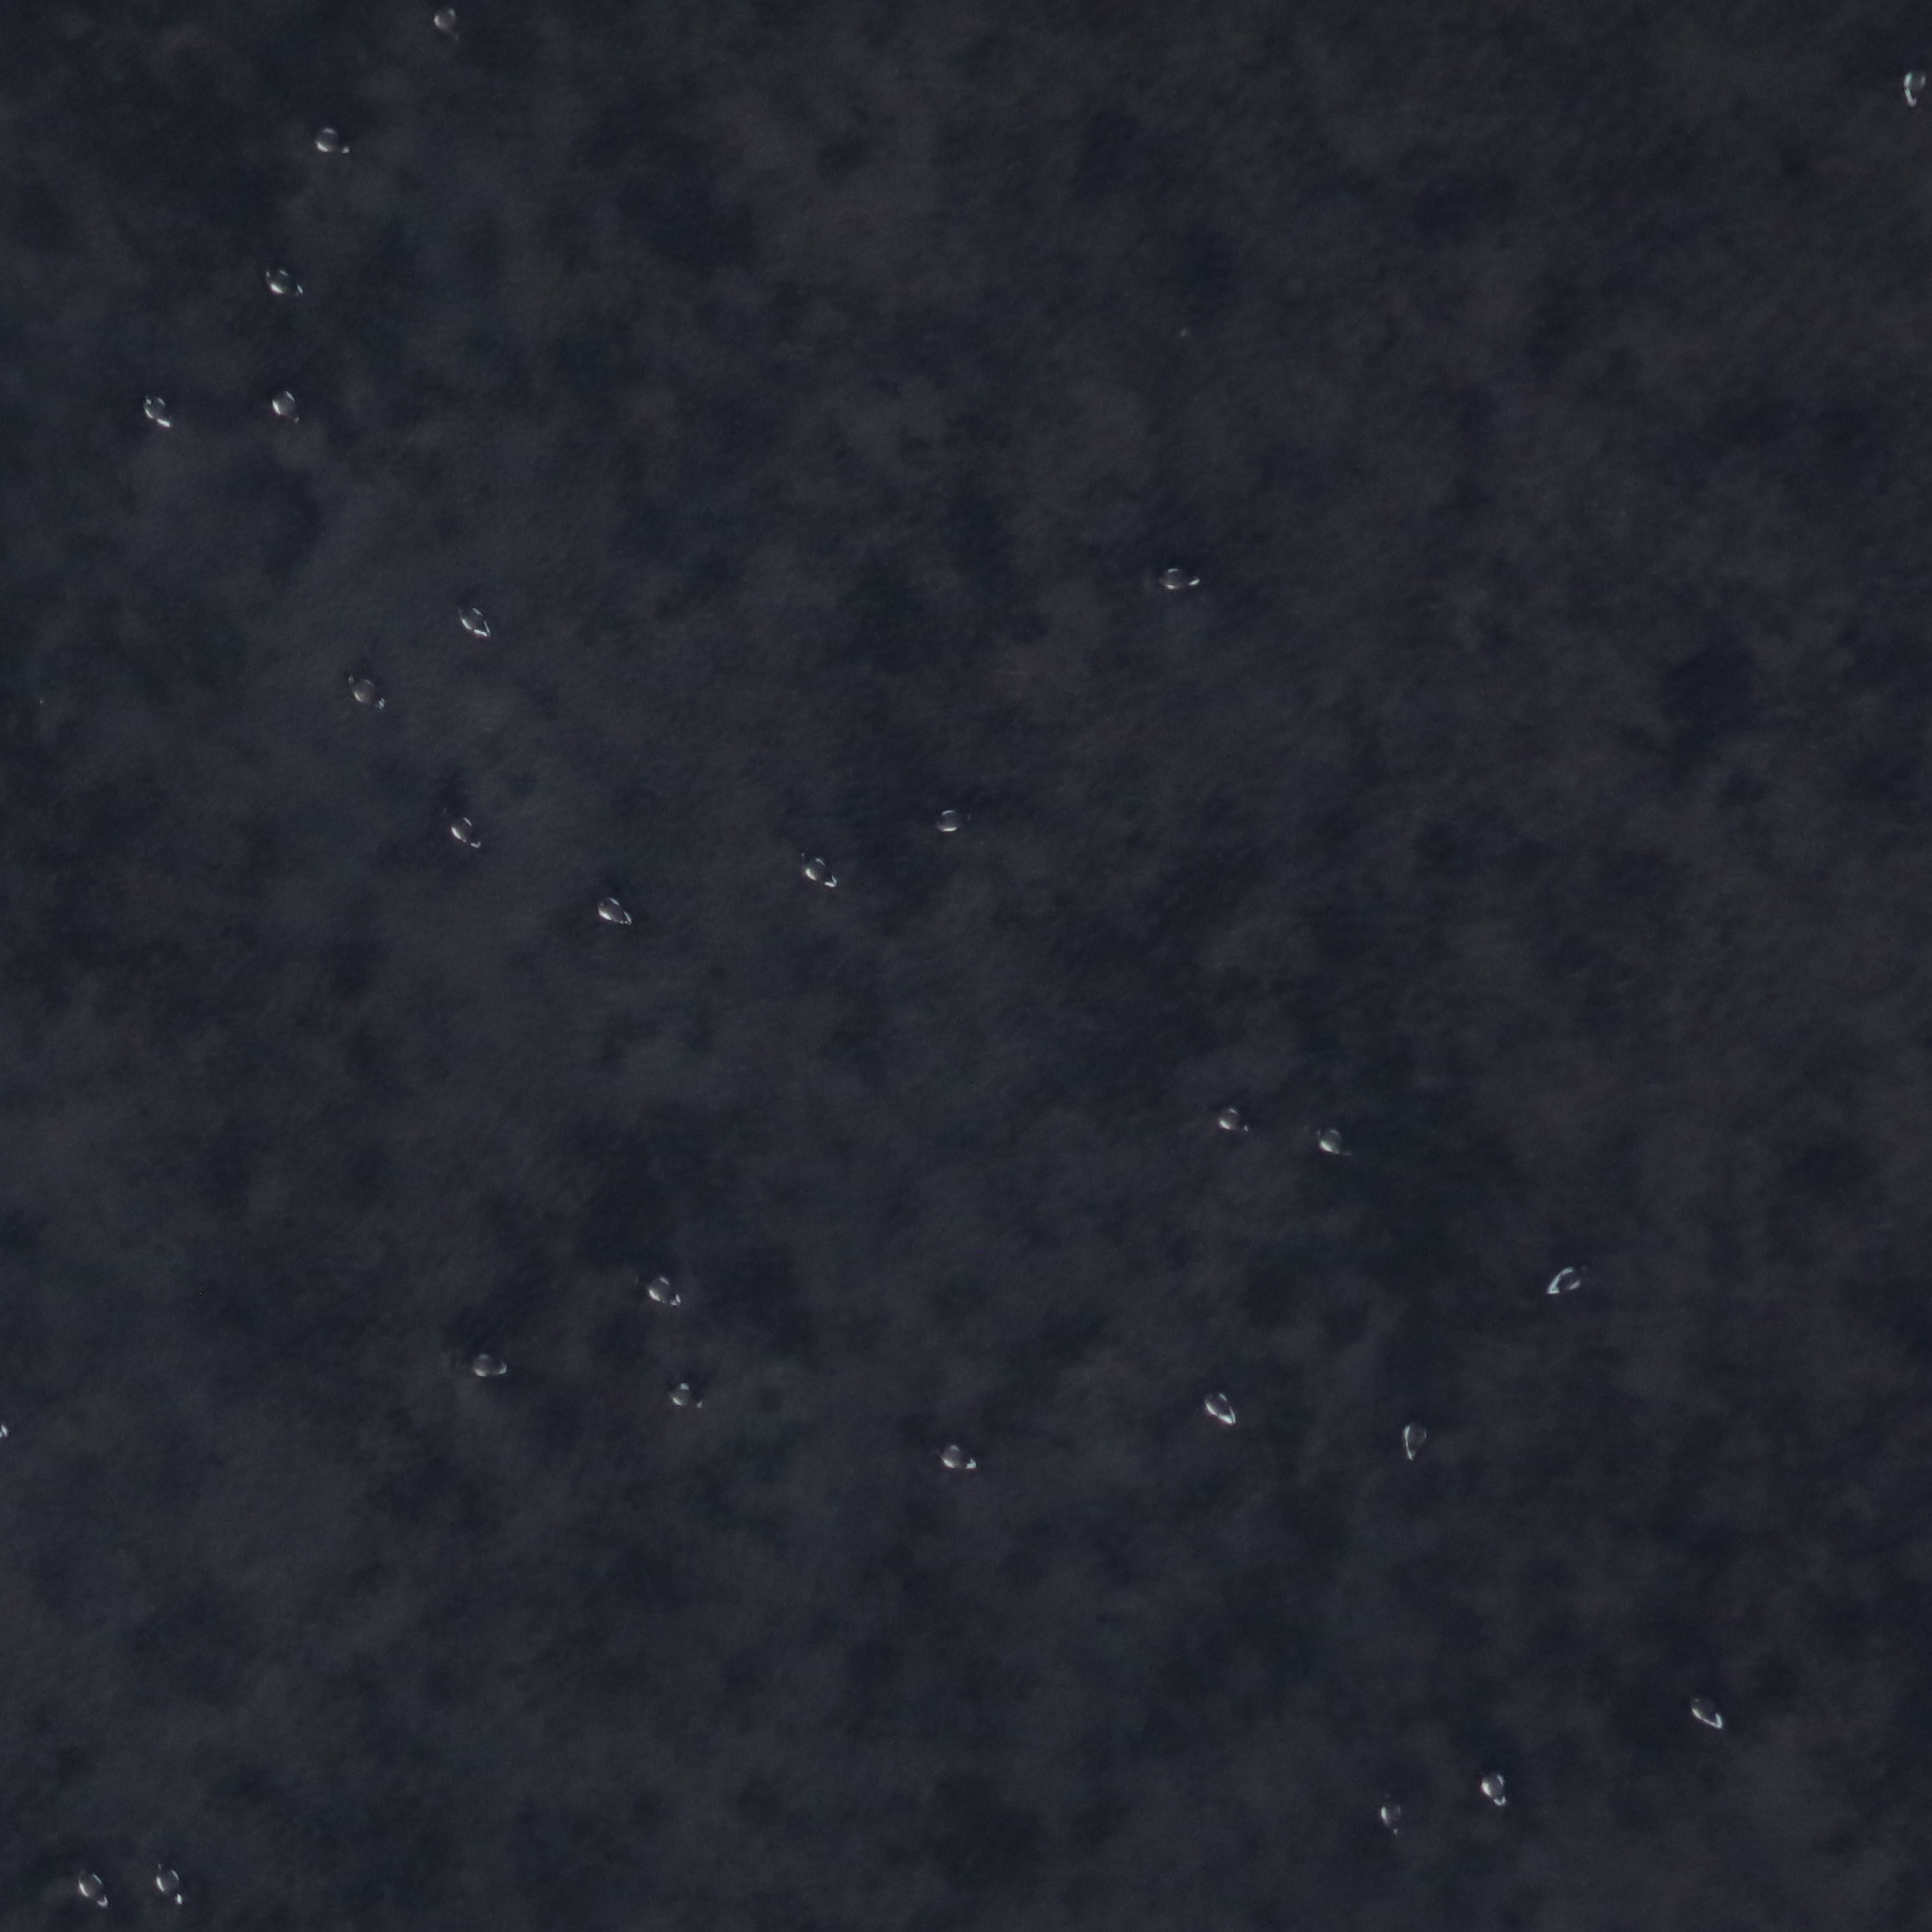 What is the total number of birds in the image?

27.